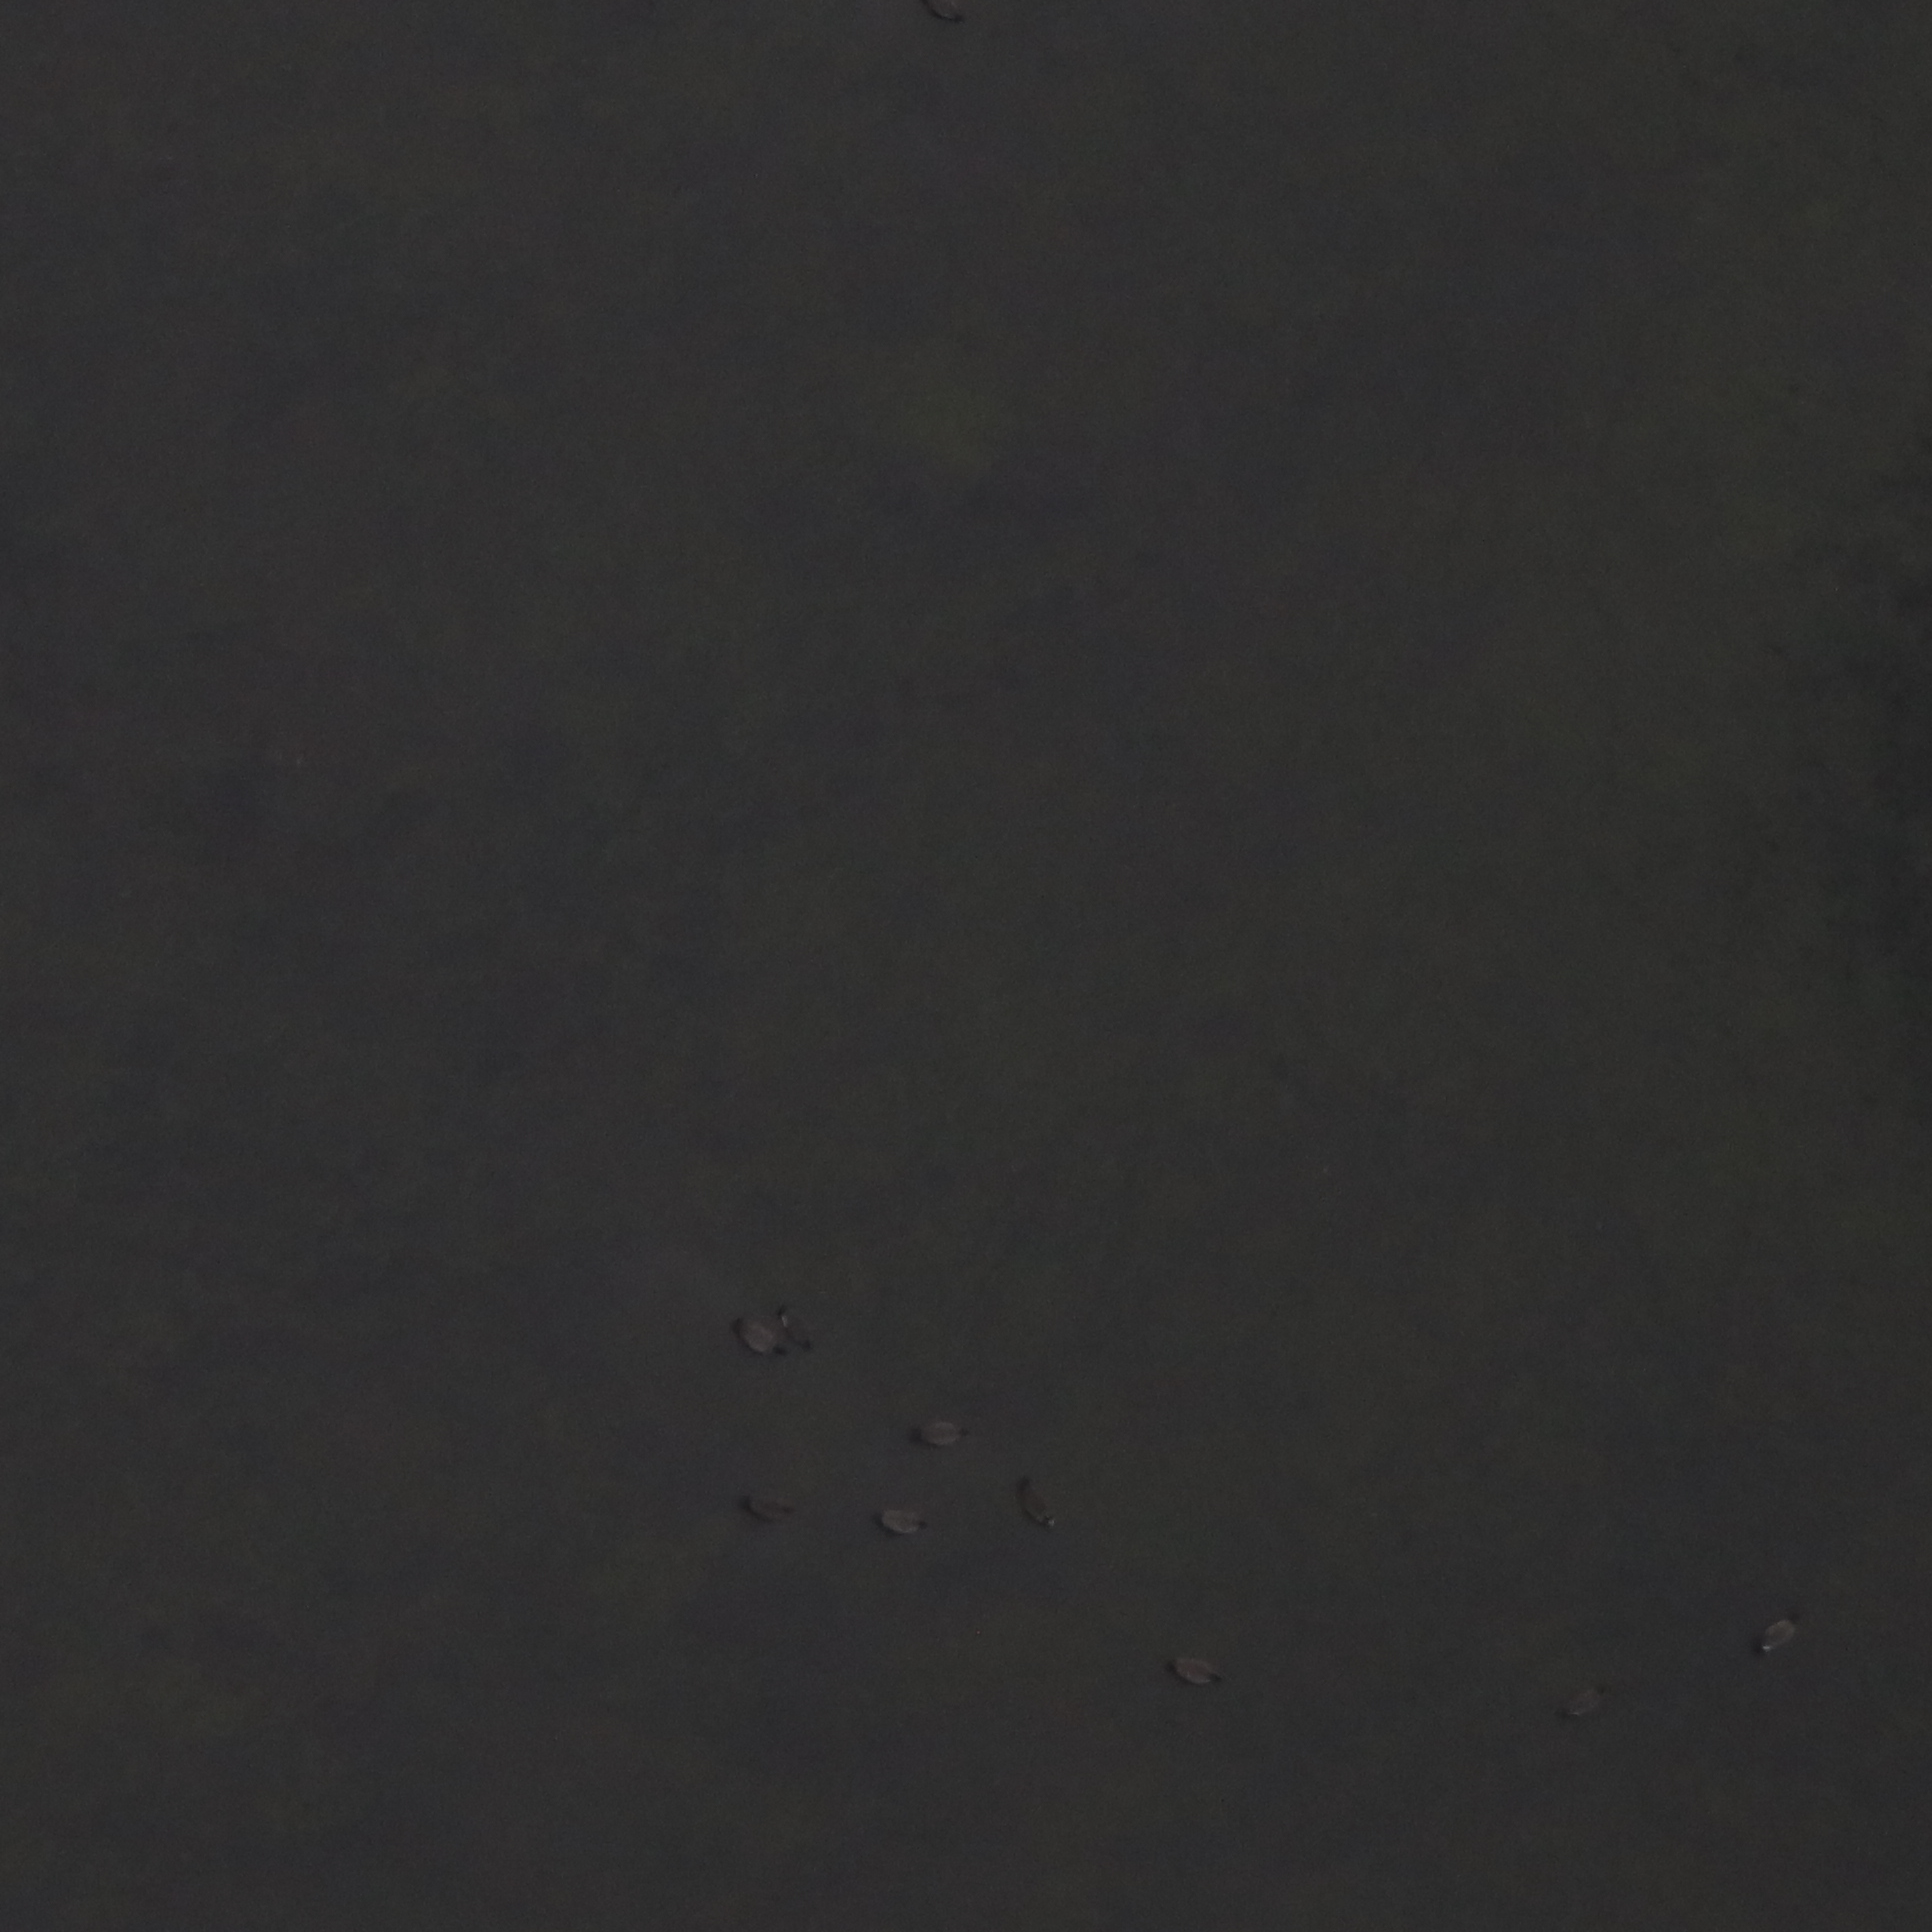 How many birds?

10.